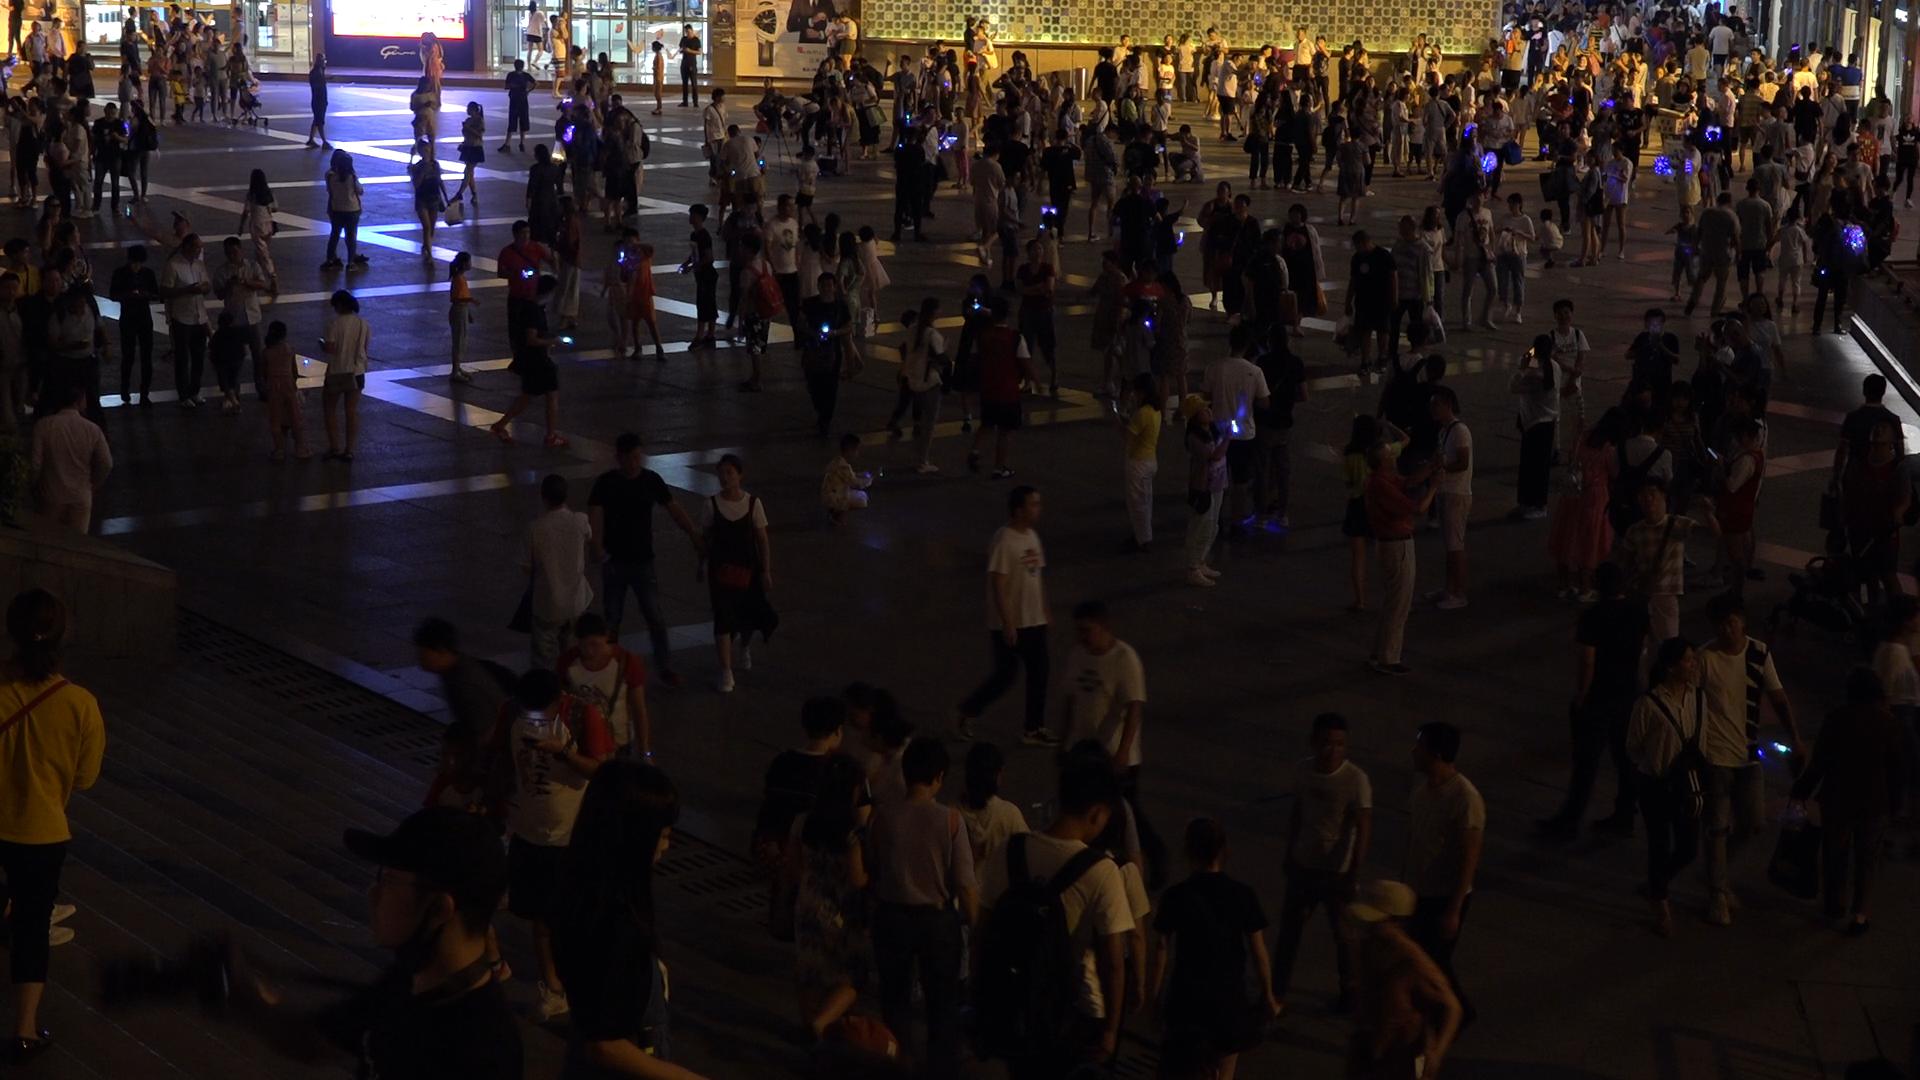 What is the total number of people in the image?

298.